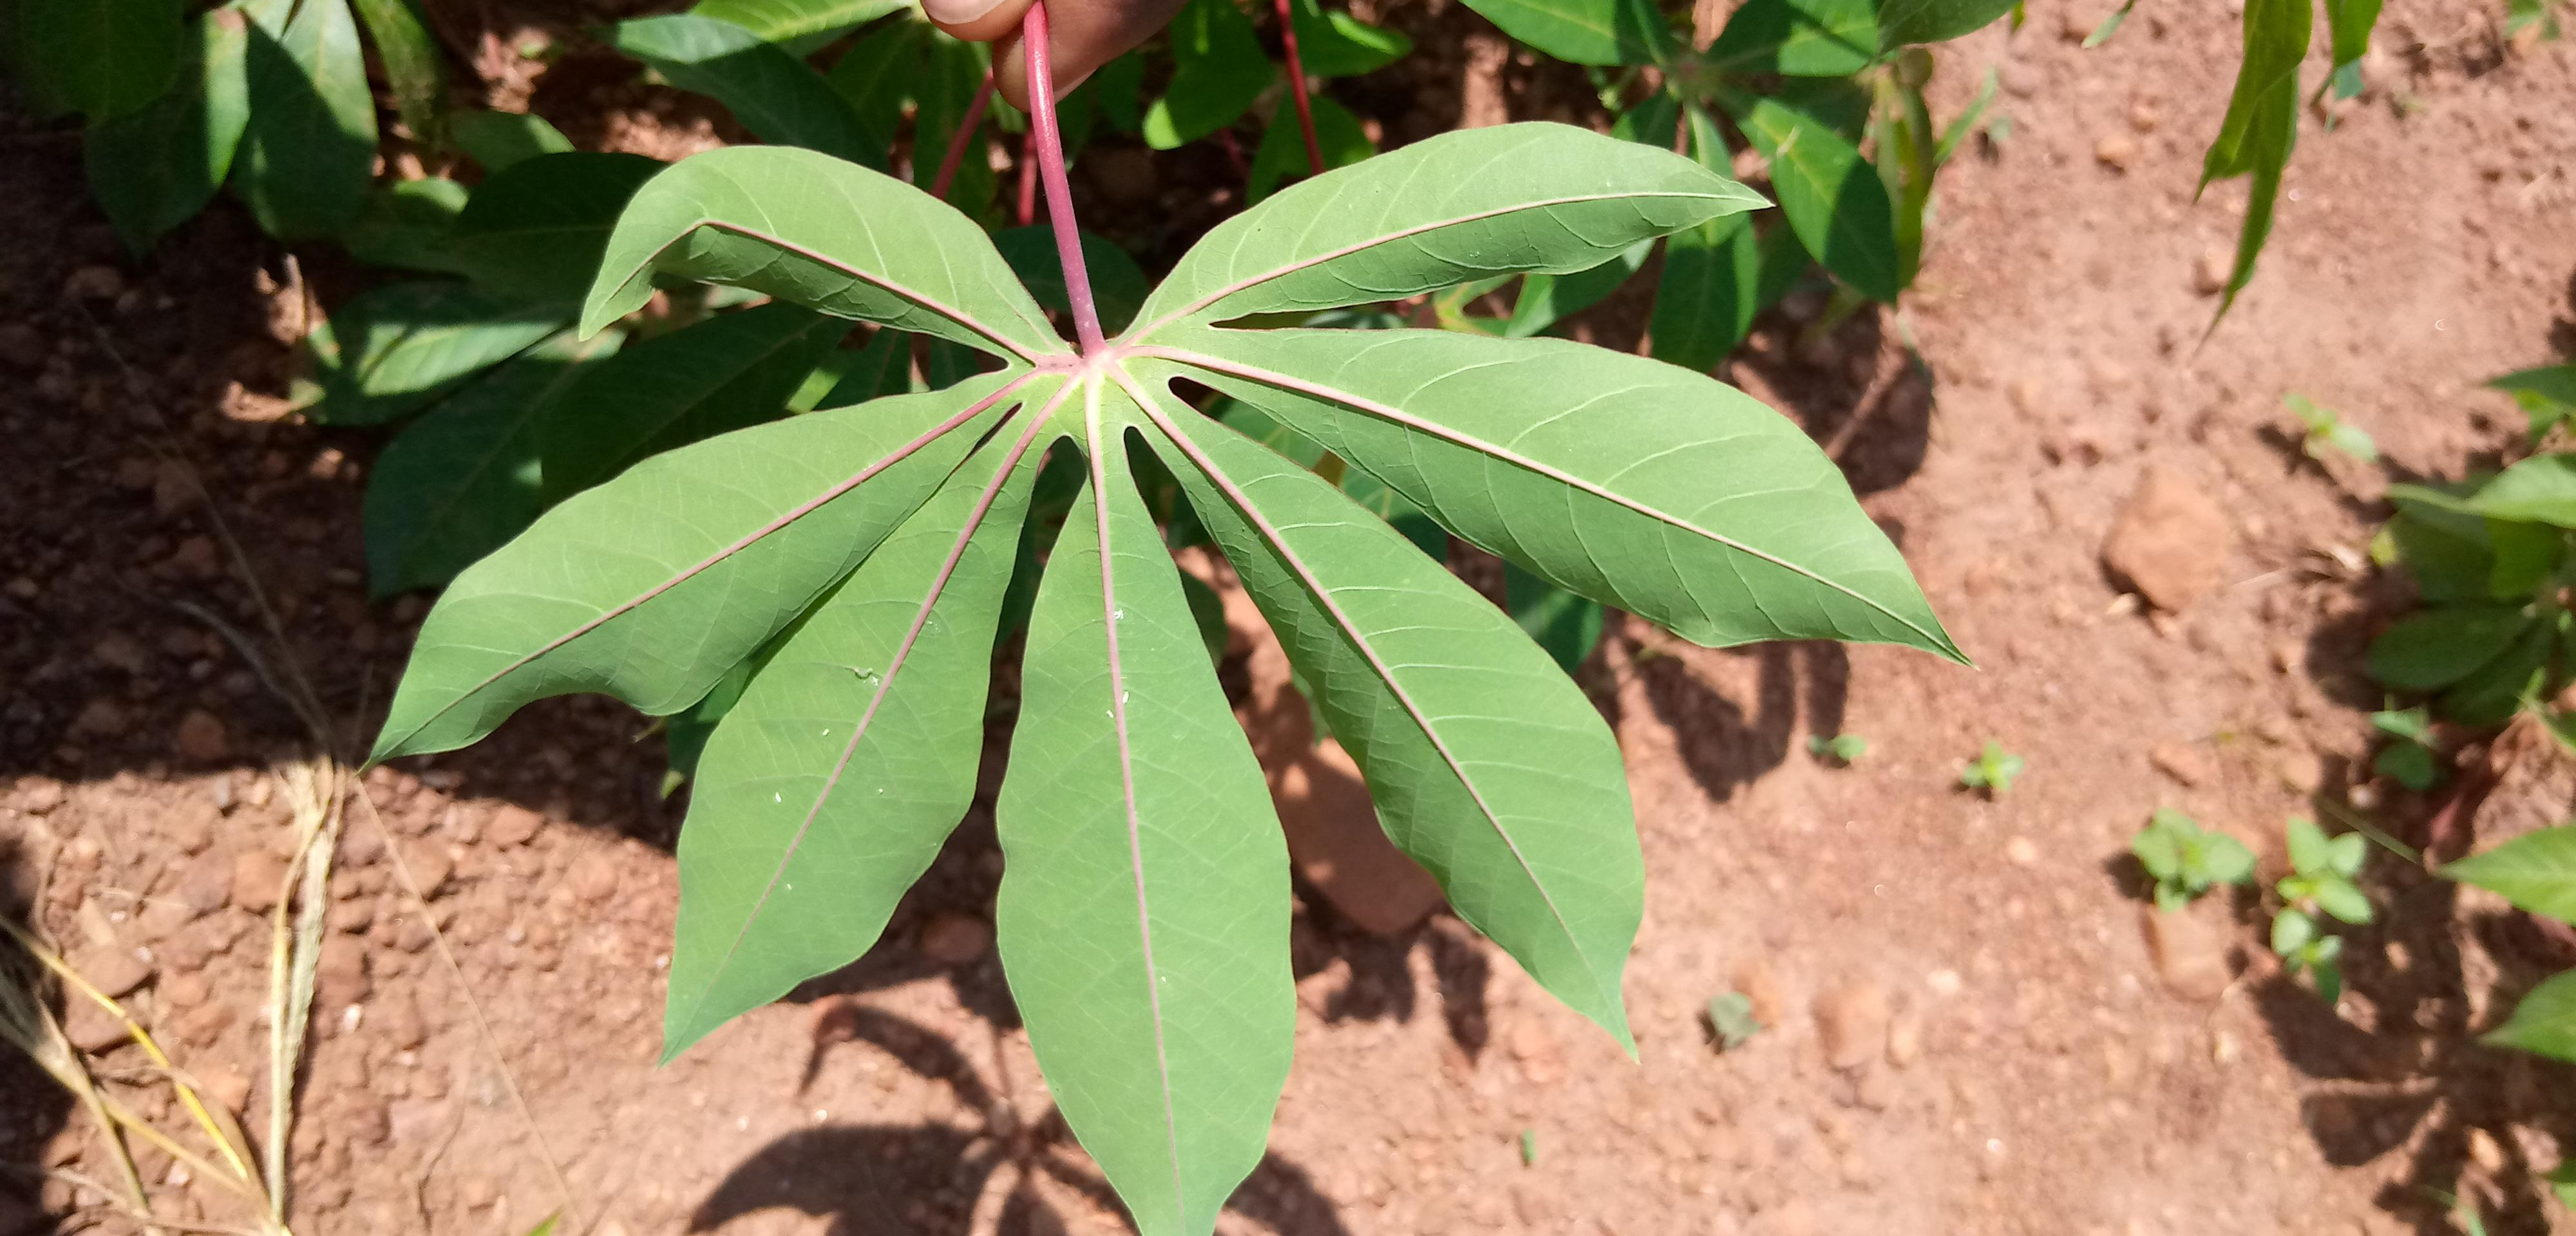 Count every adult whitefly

7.